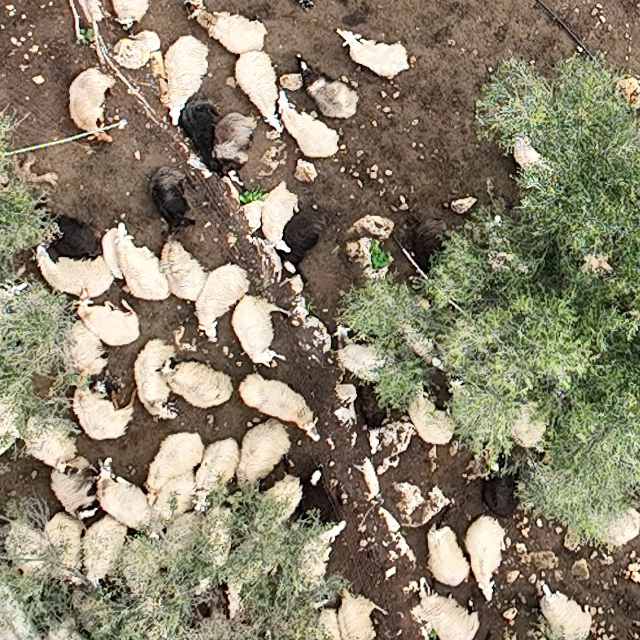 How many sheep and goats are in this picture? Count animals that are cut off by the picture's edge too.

57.